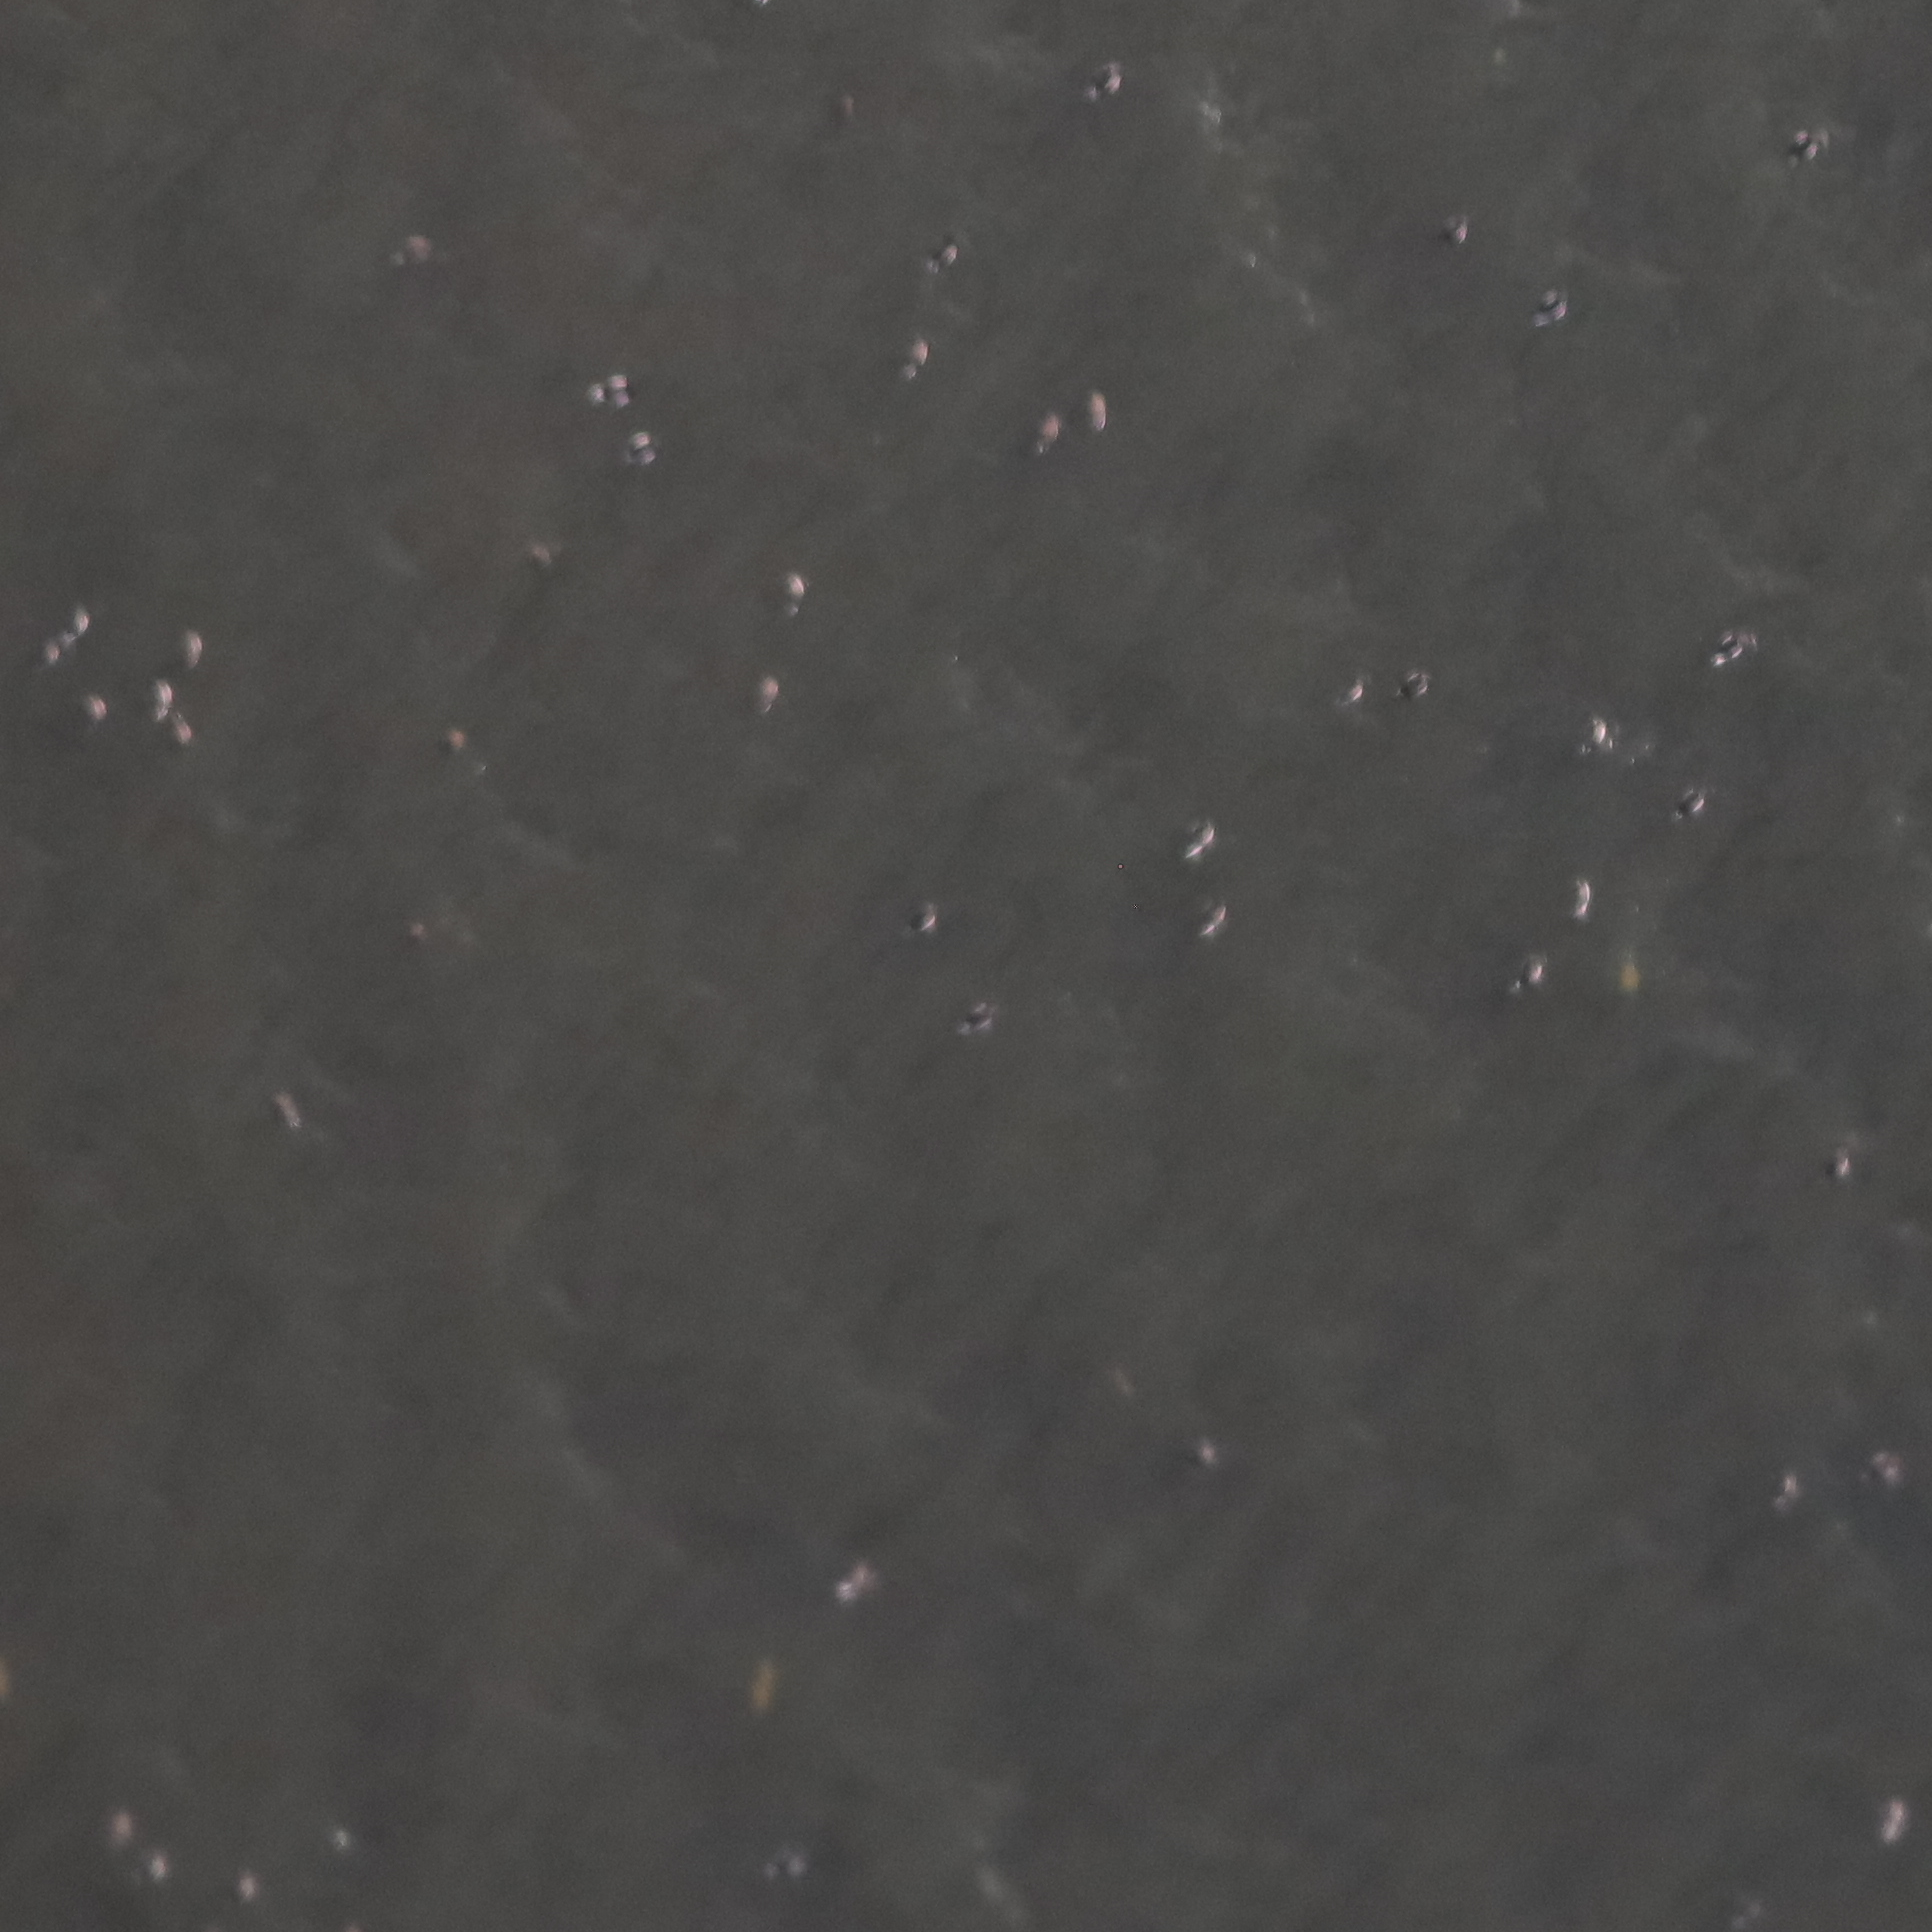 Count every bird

46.